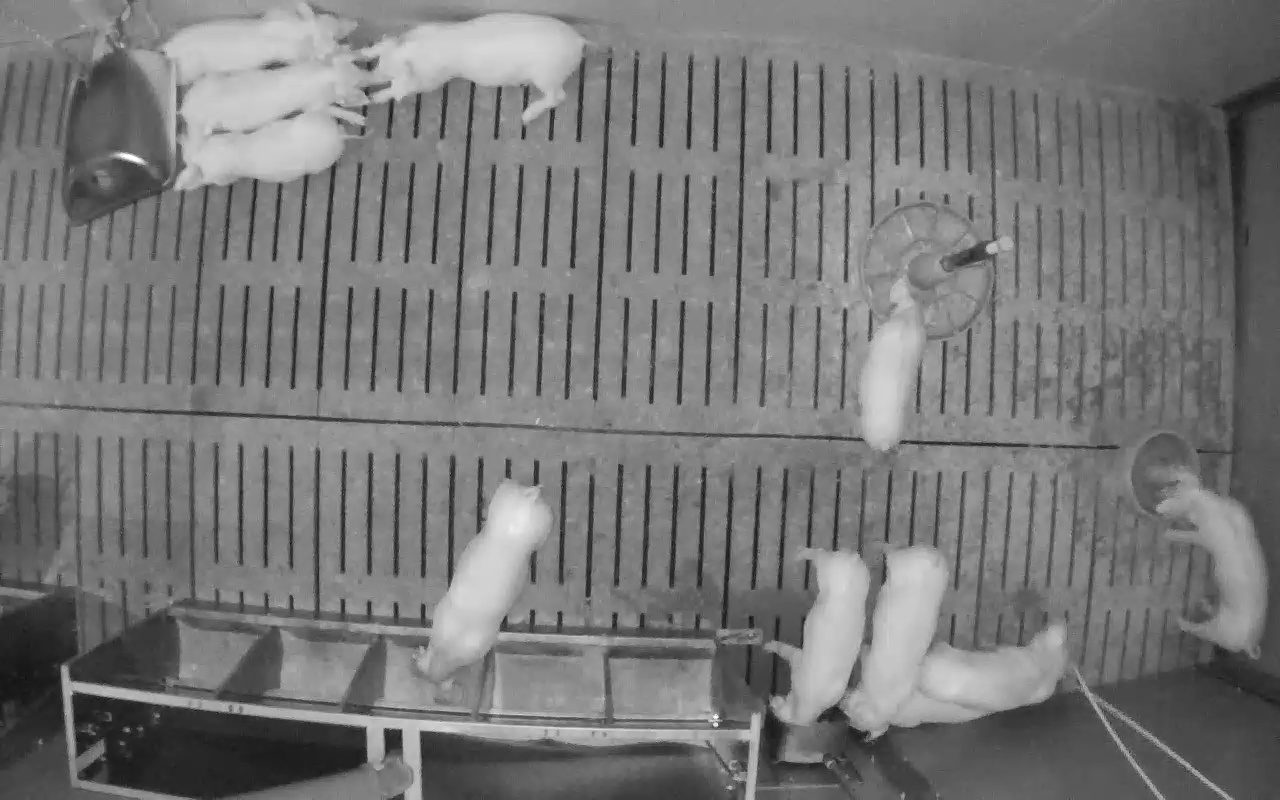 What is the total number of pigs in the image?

11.